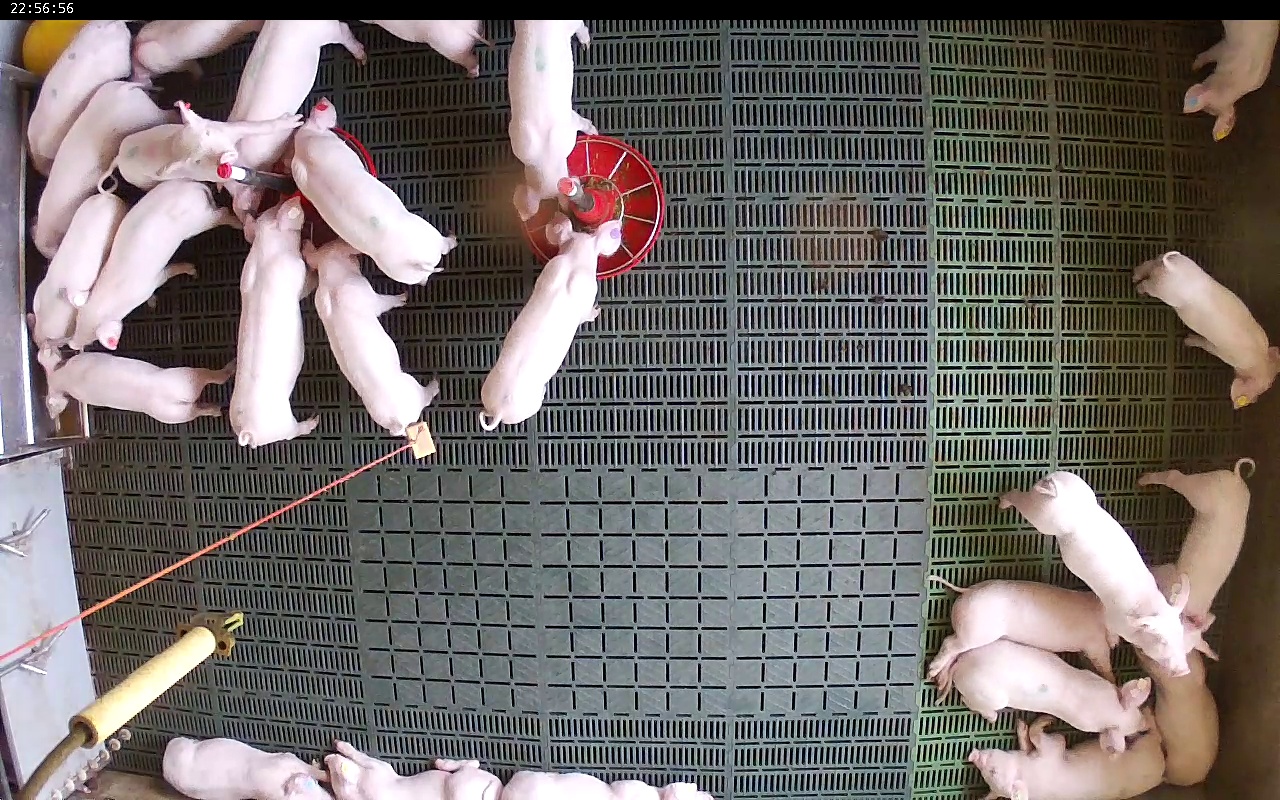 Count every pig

25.